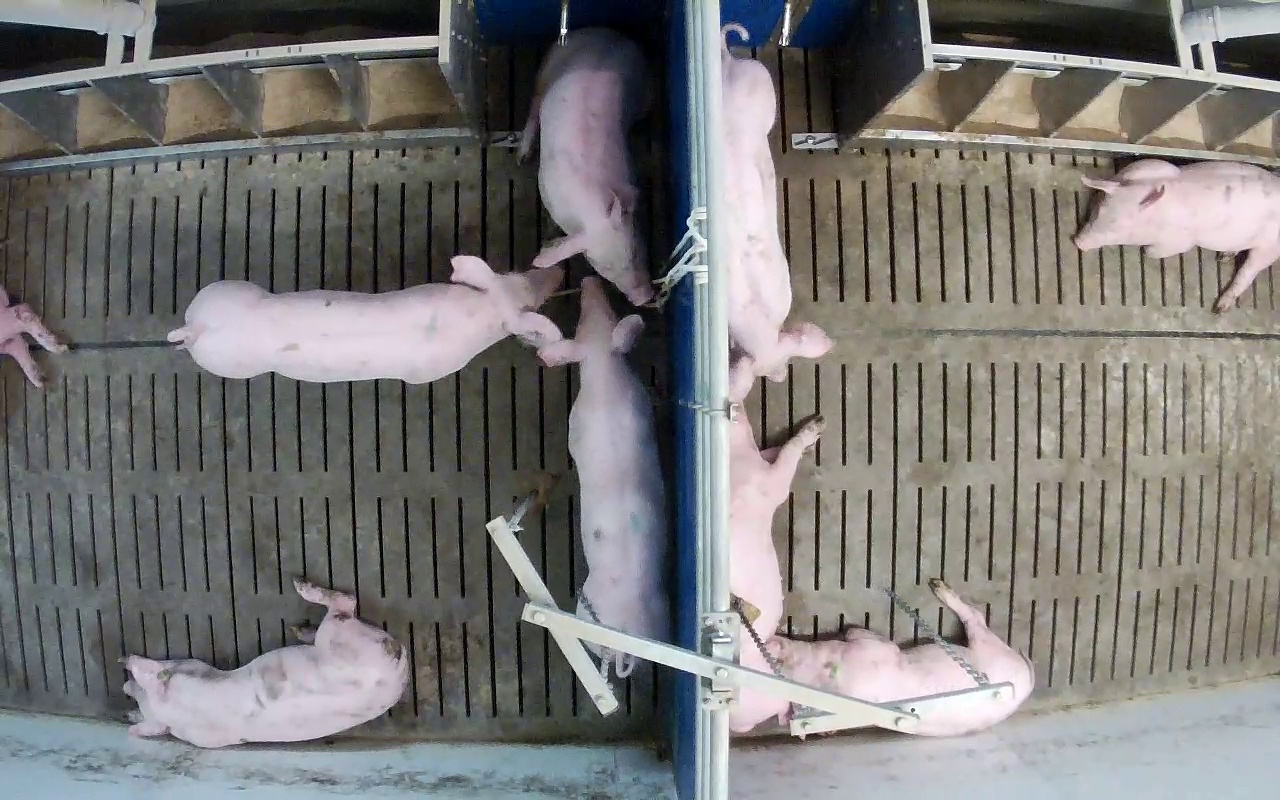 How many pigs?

9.